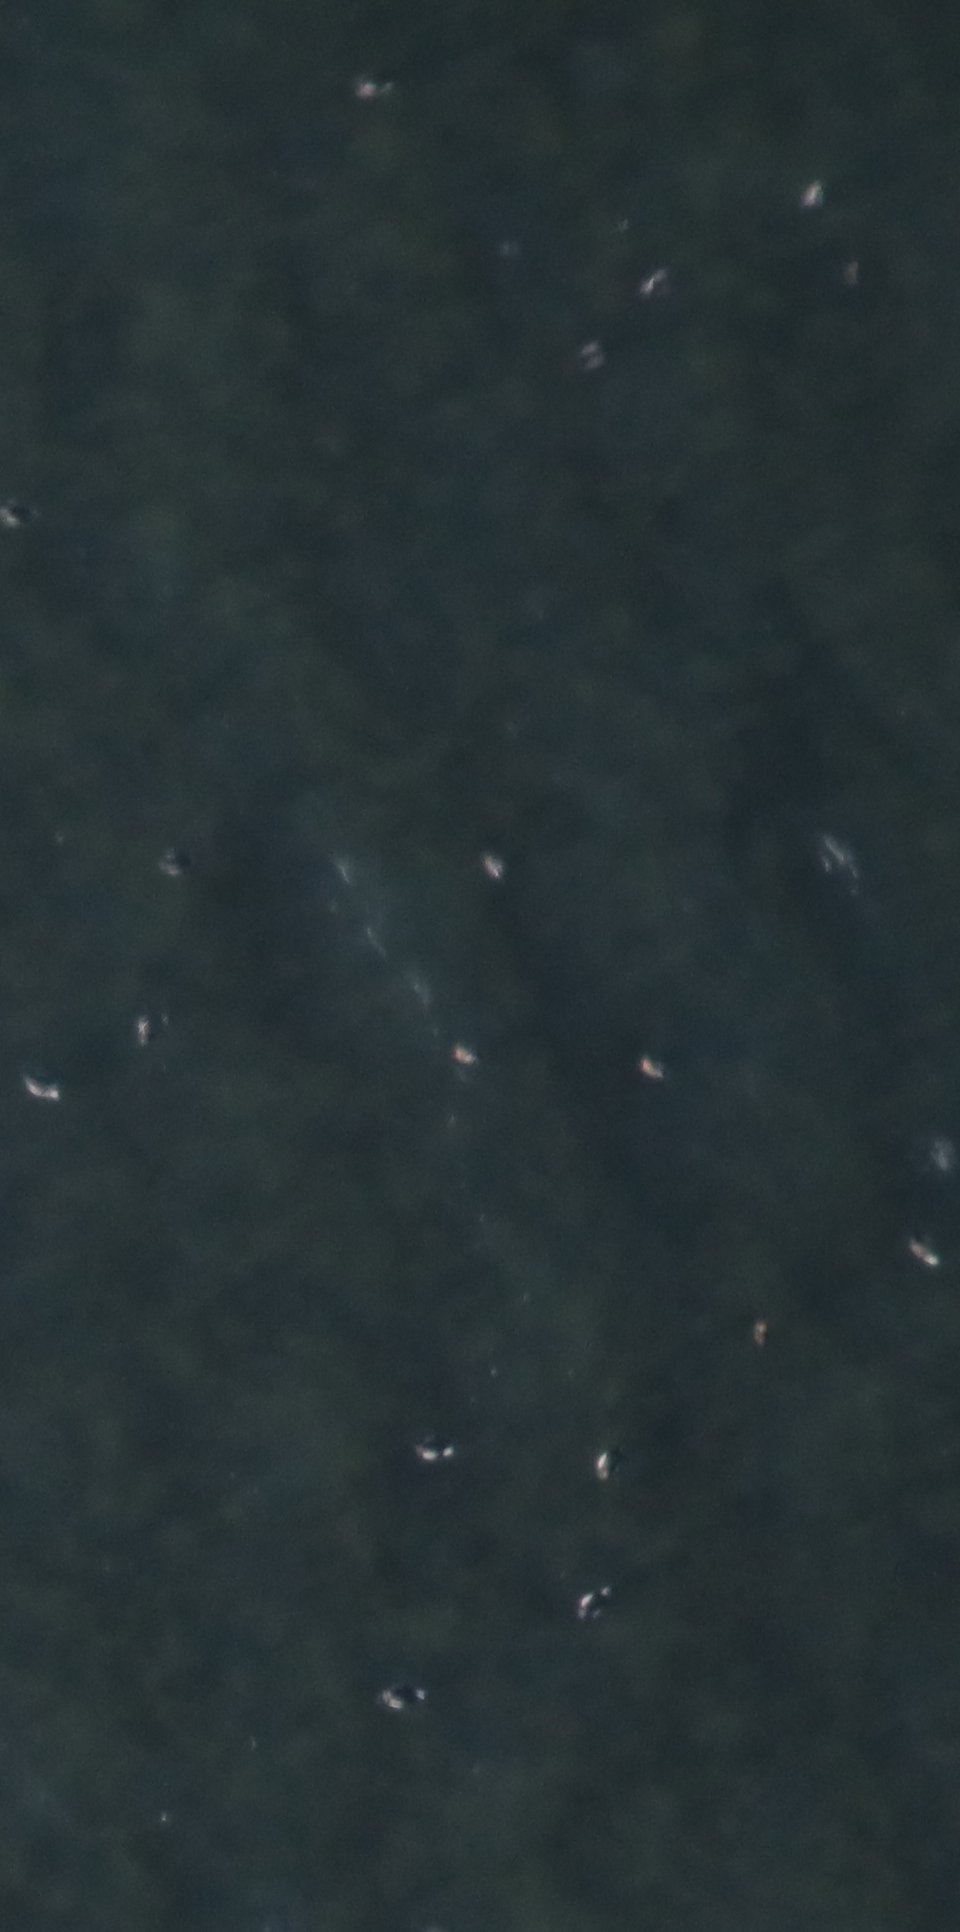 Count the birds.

17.